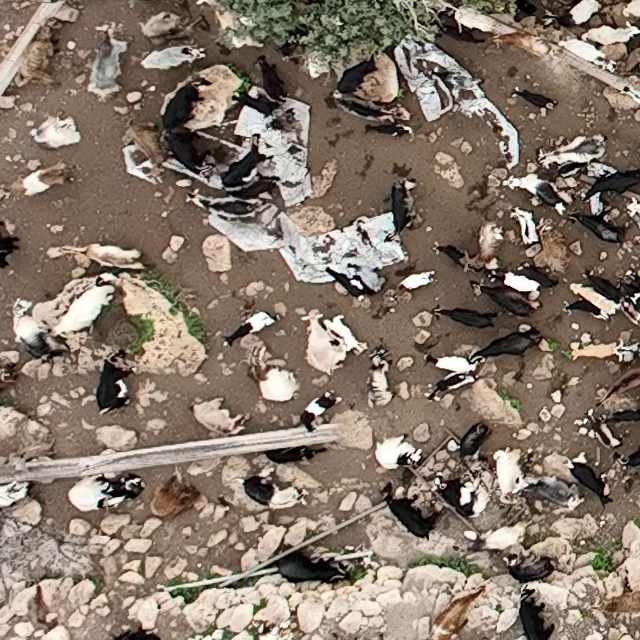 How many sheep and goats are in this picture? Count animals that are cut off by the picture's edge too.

87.